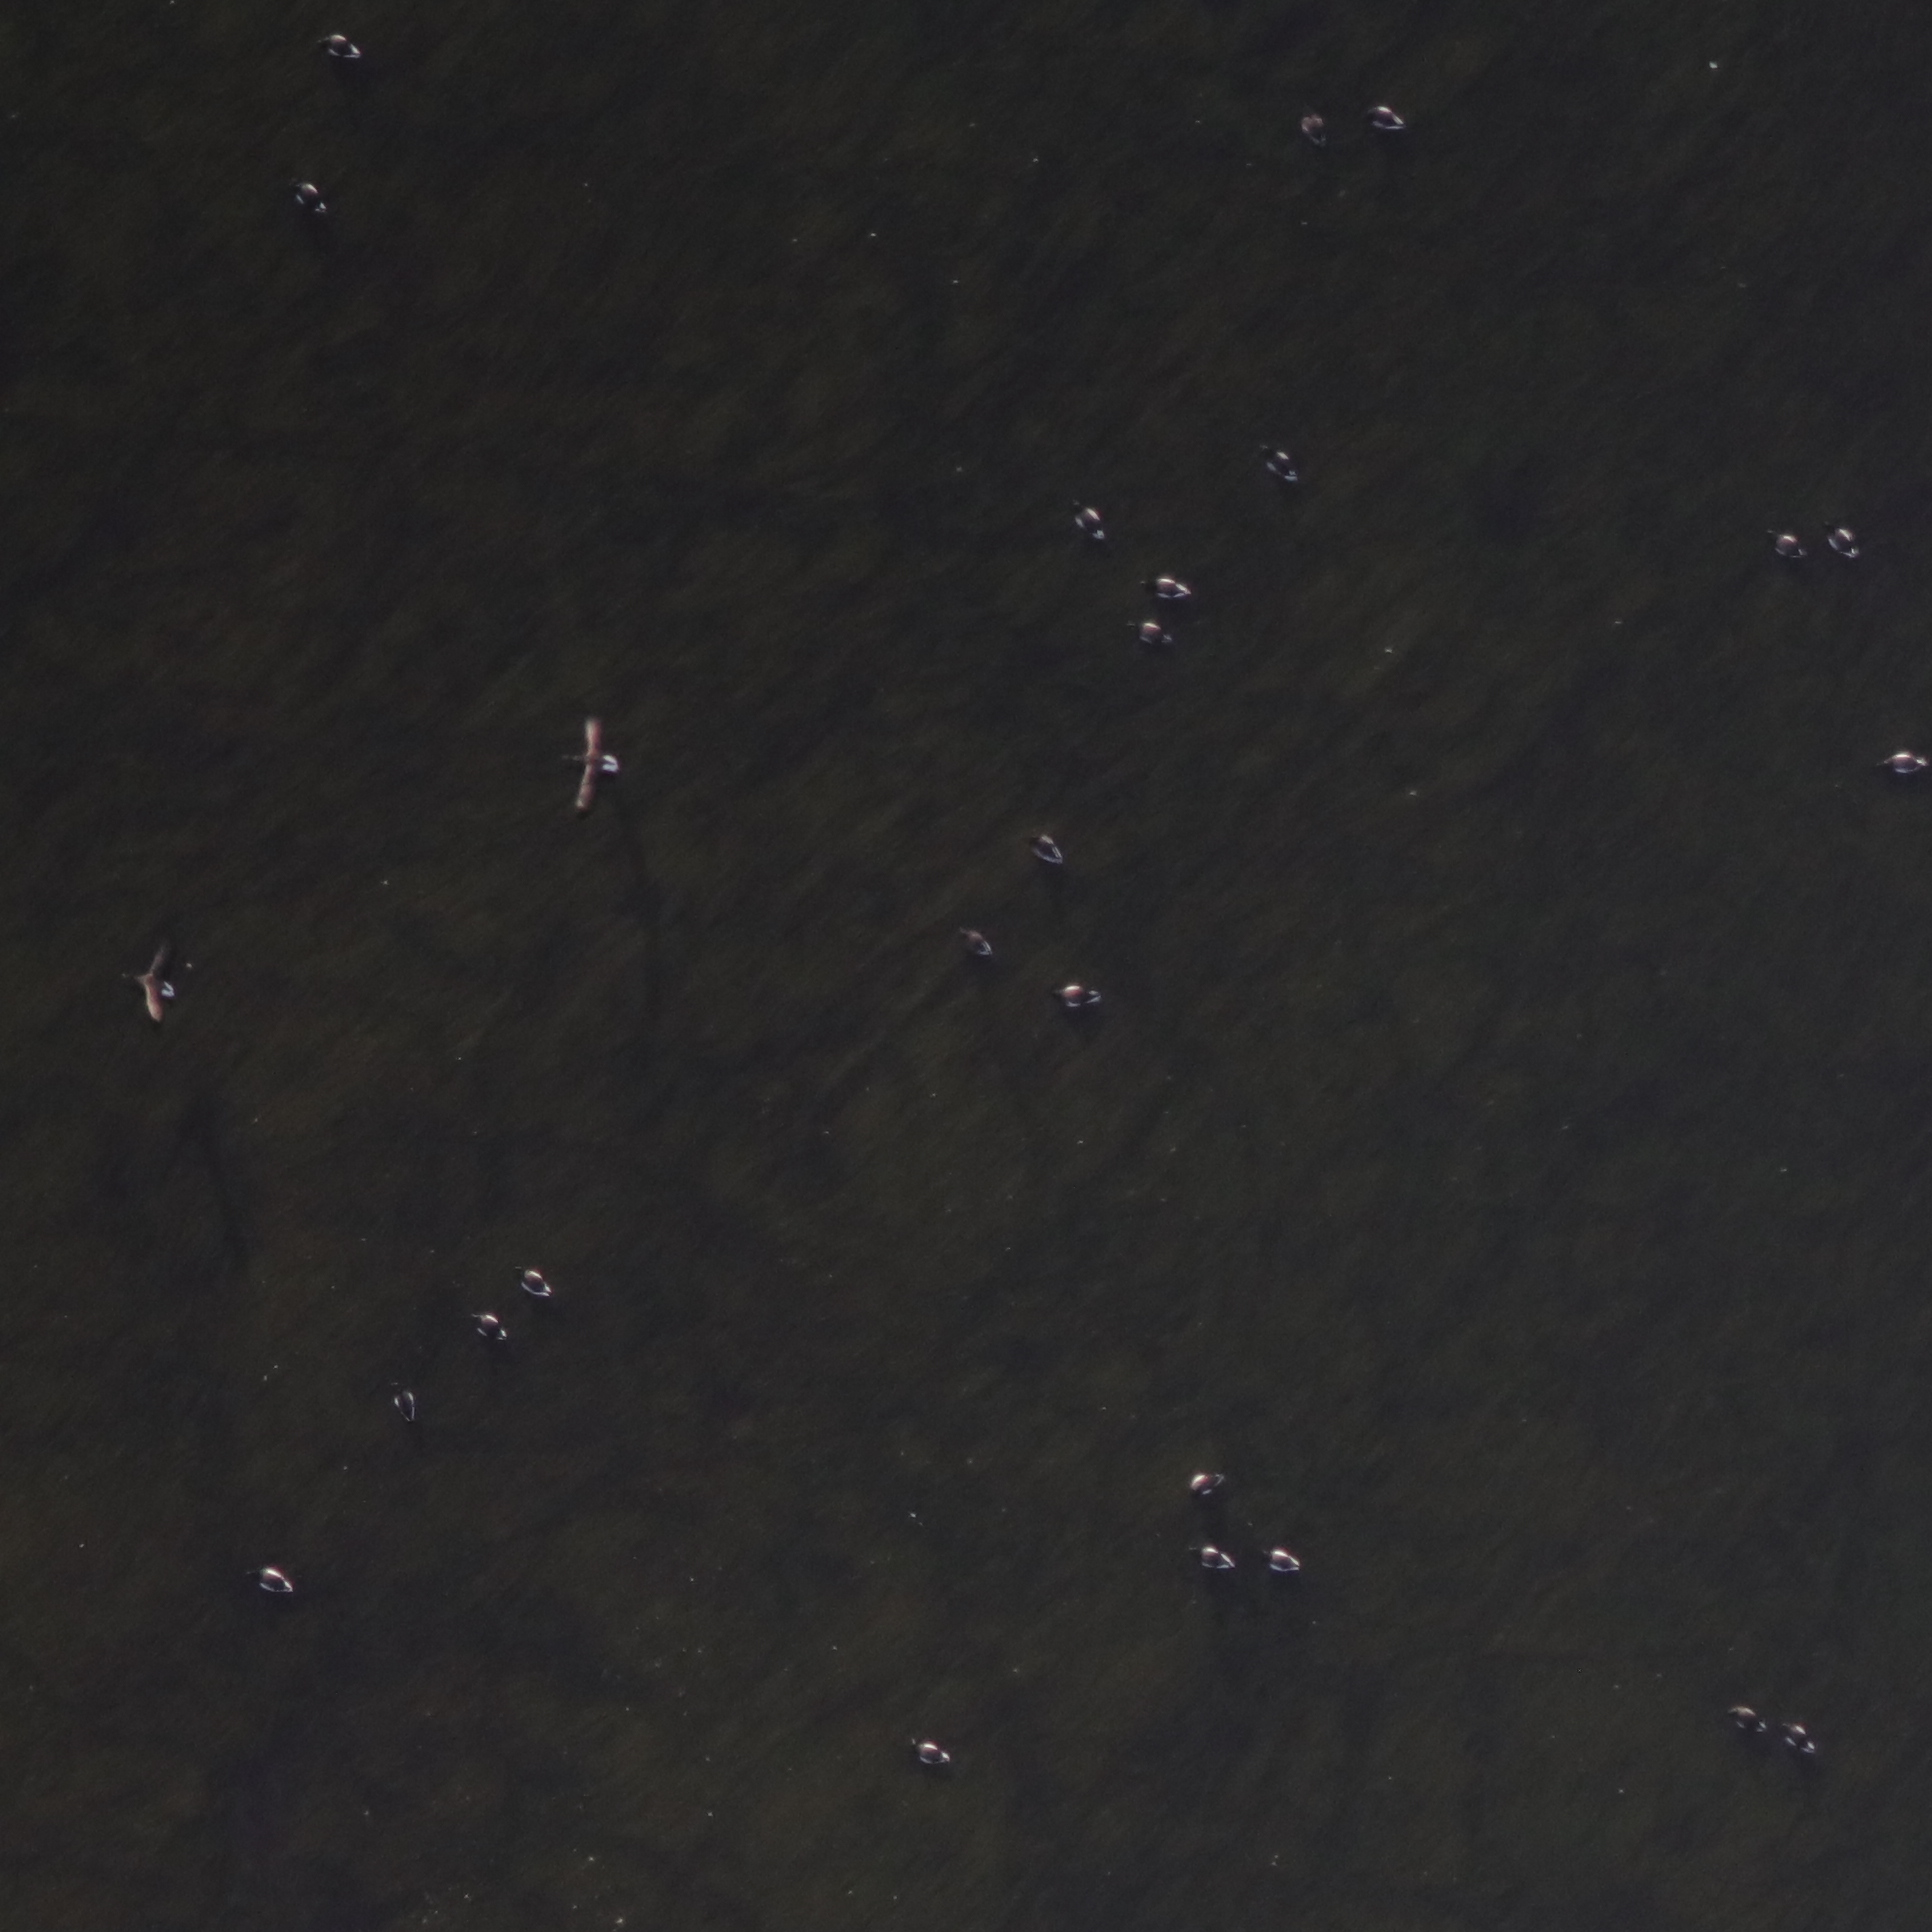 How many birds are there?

26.